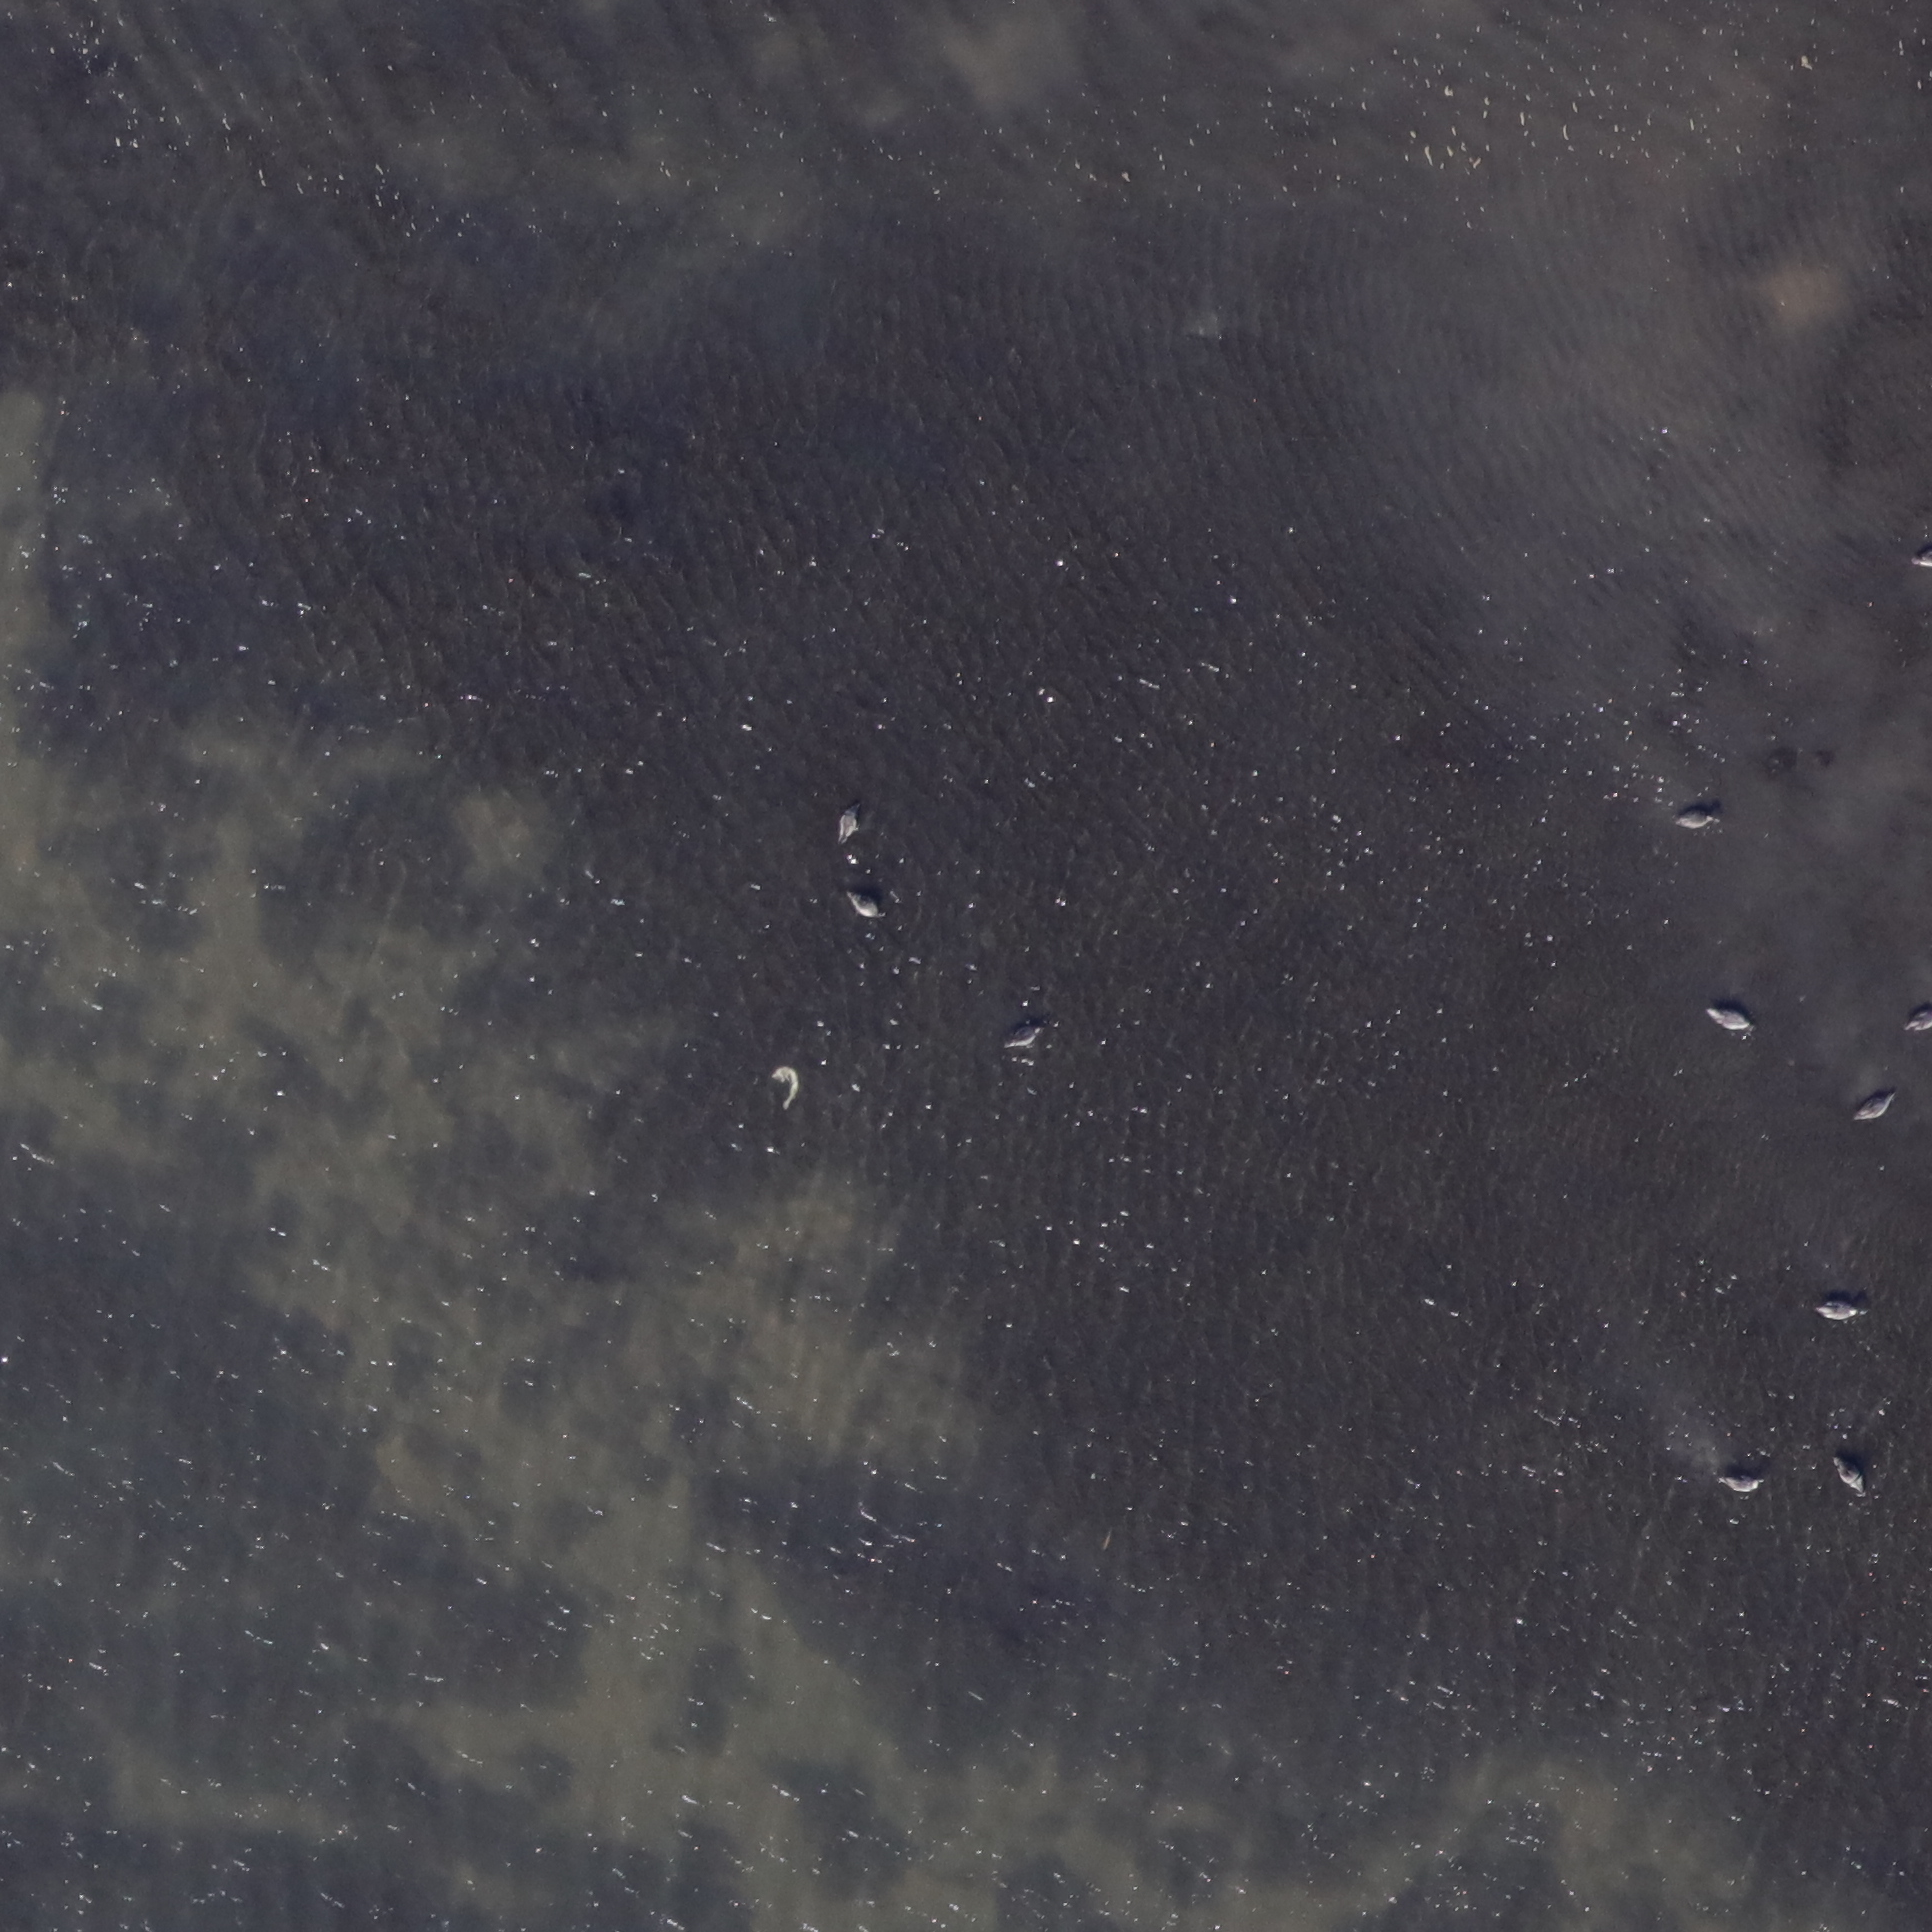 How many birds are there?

10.